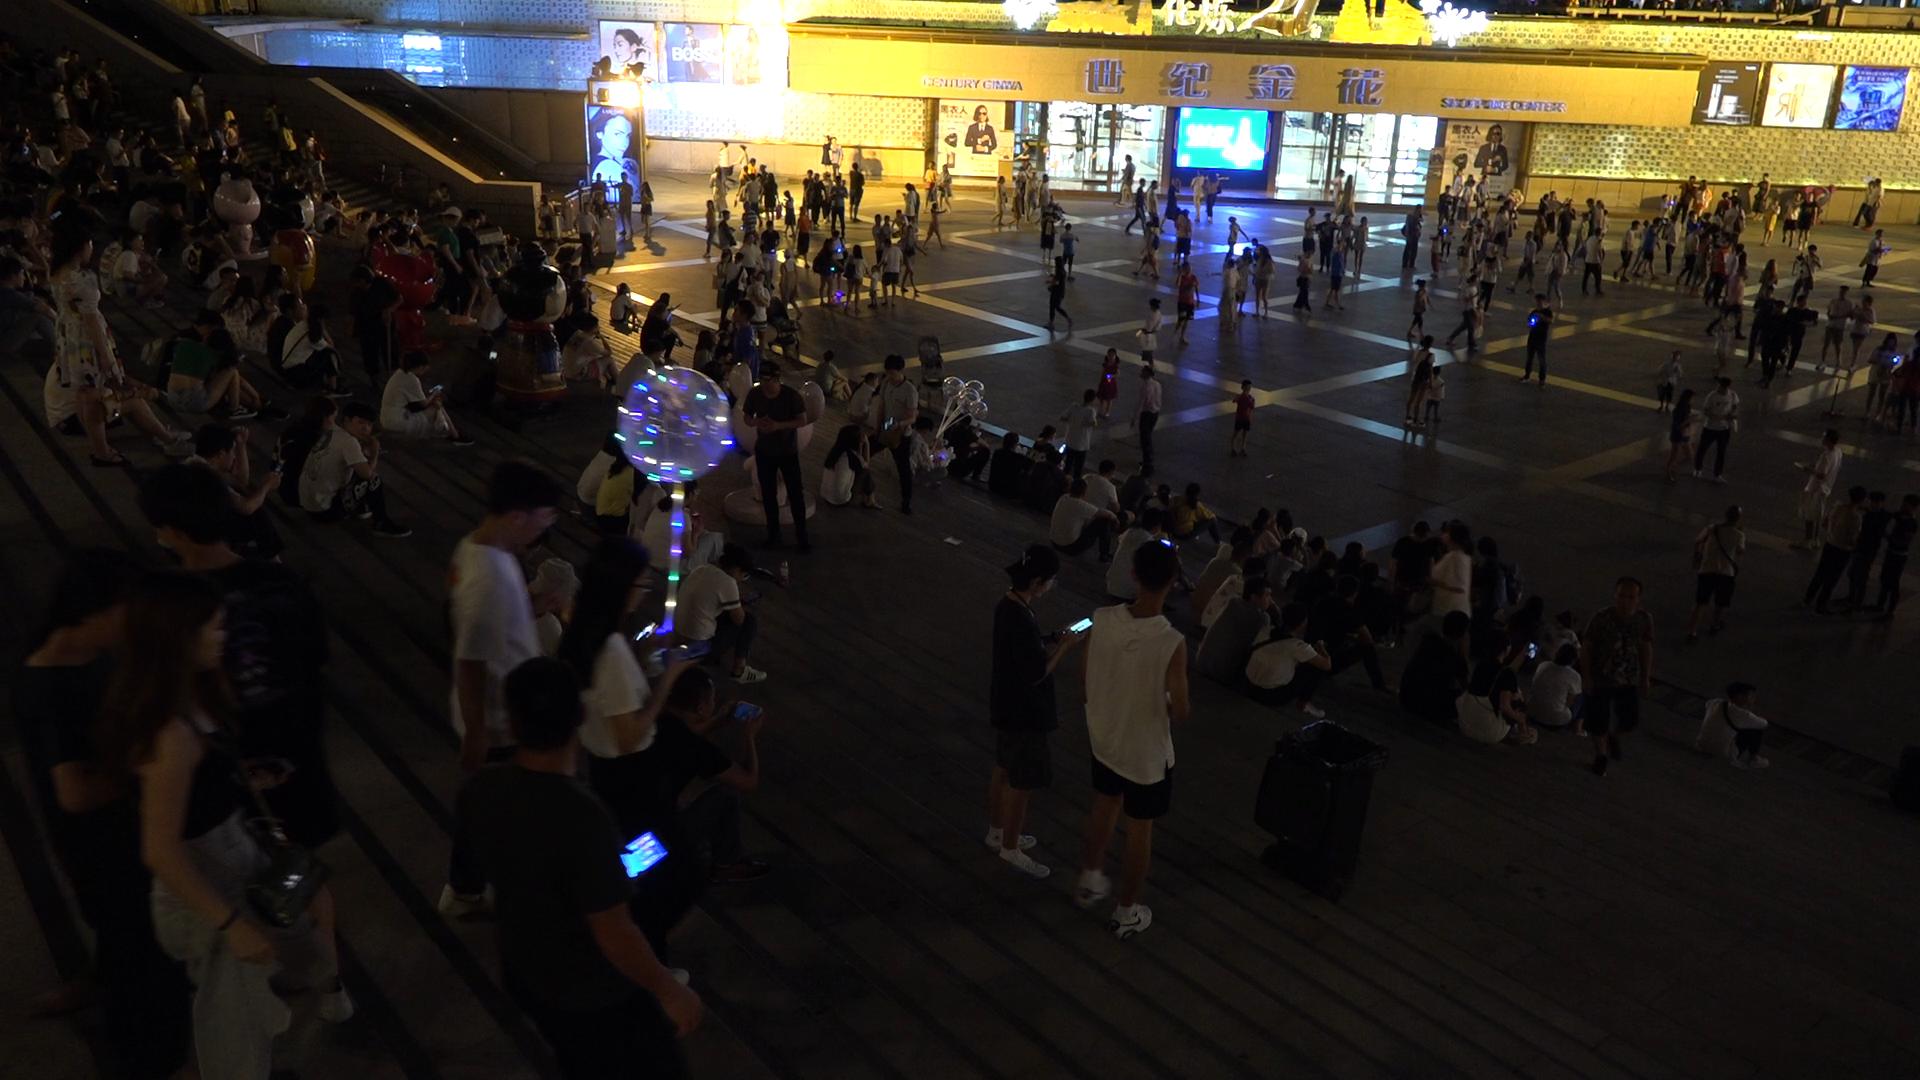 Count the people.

310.